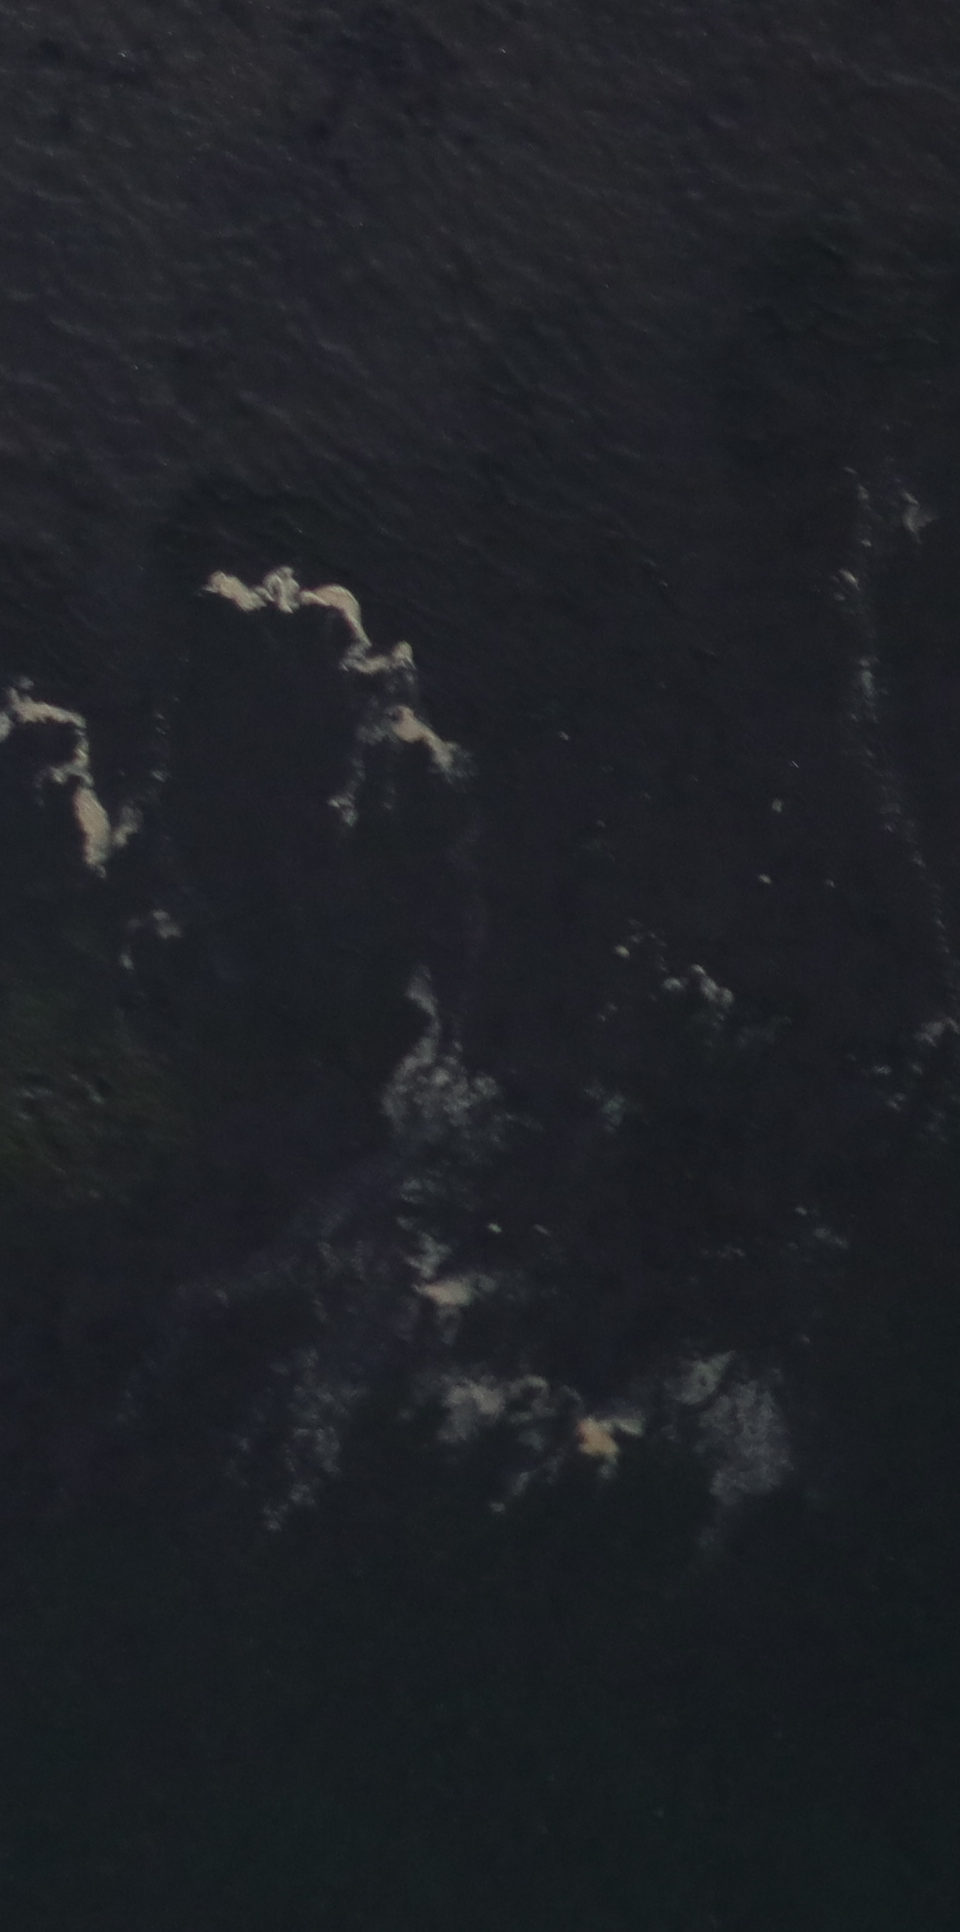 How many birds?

0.